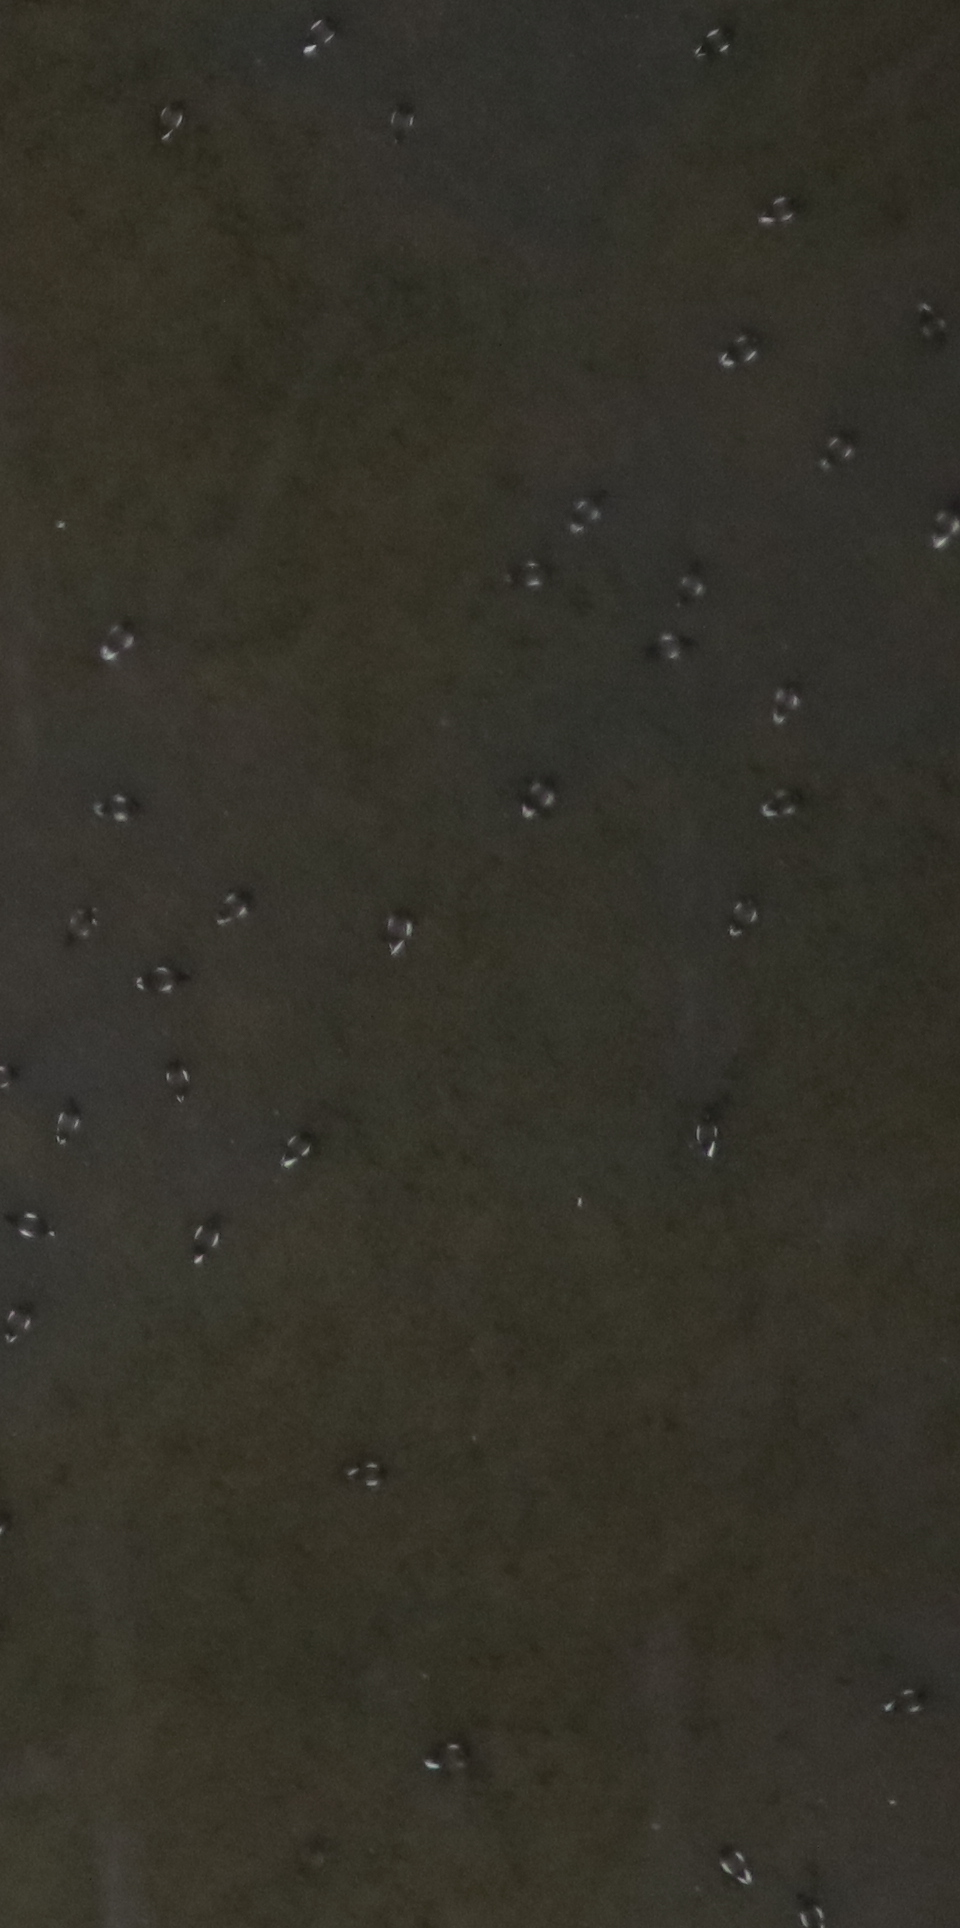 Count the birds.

36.